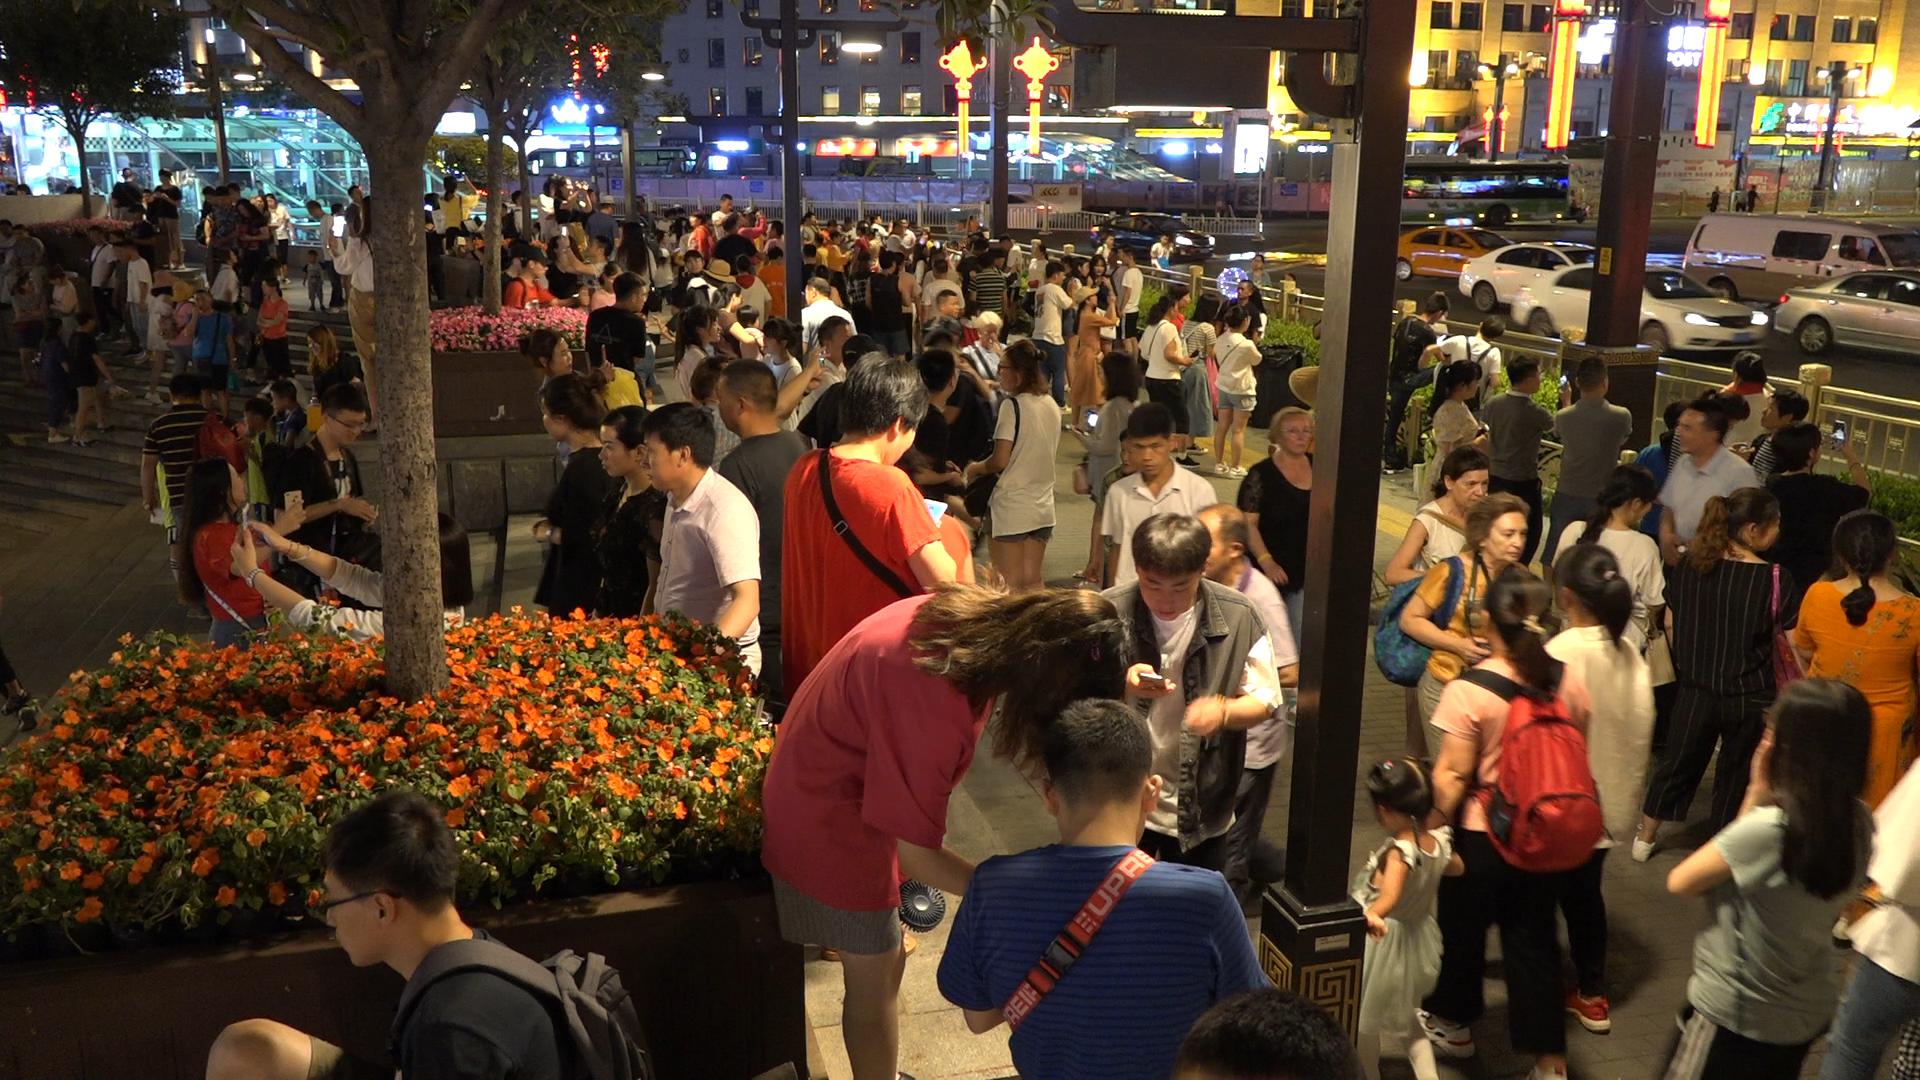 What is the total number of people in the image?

154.